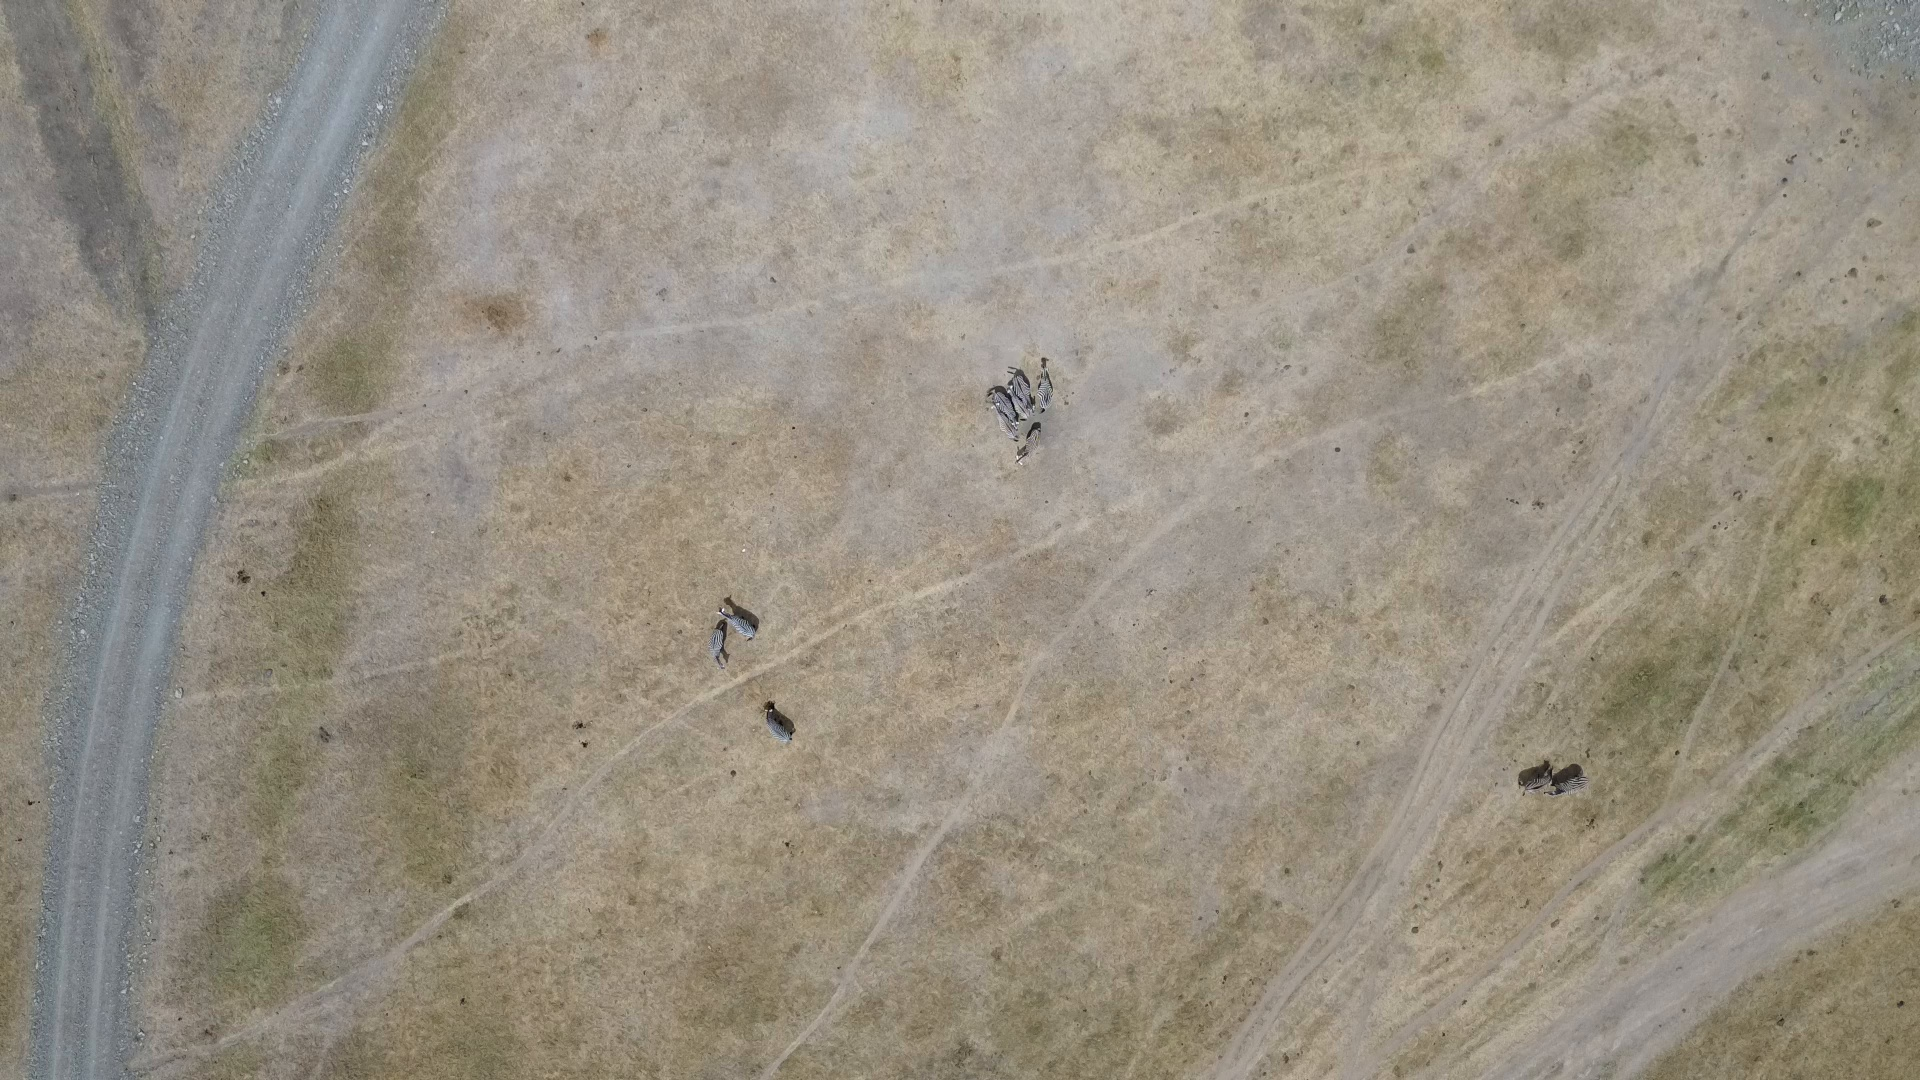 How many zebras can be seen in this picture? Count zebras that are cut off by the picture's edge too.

11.